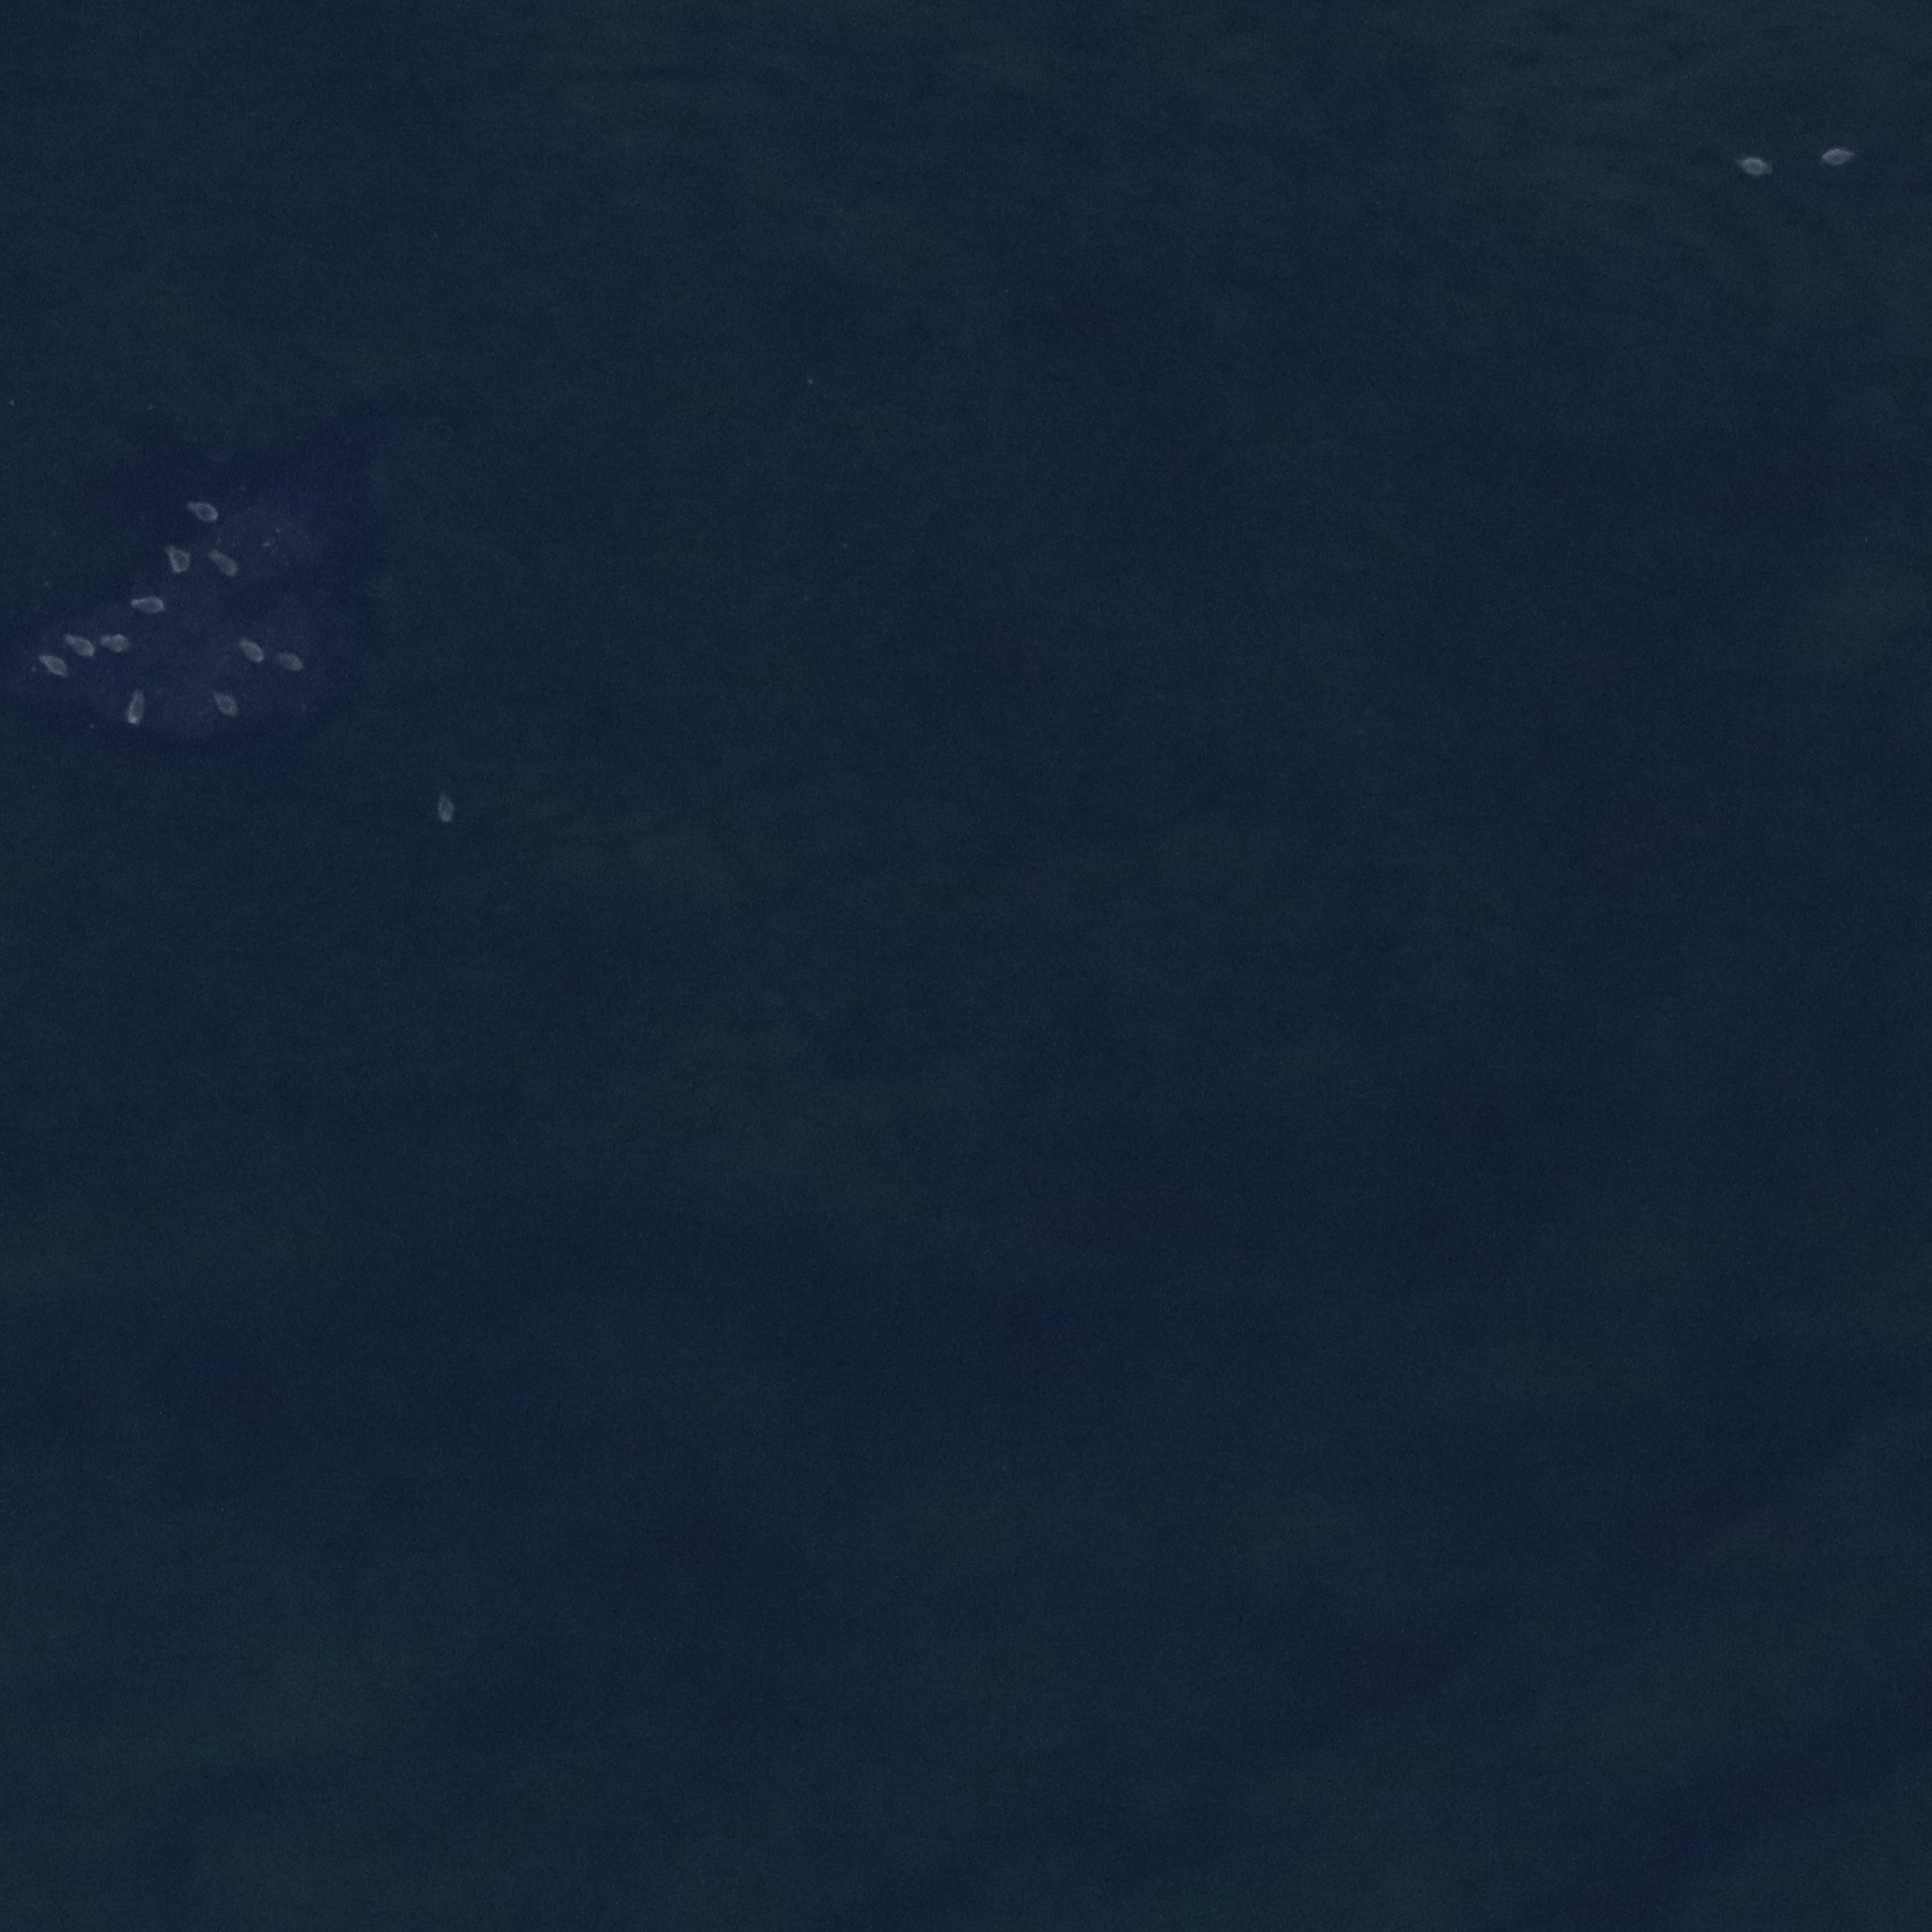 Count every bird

14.